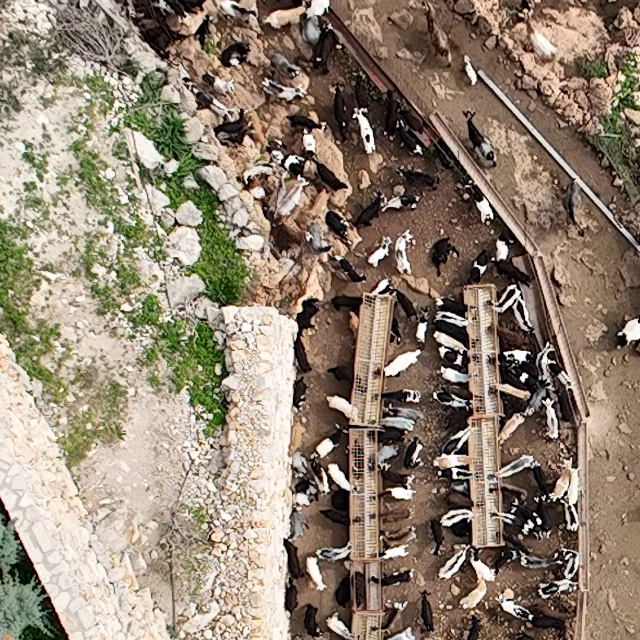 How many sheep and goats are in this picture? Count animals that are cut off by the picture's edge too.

147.